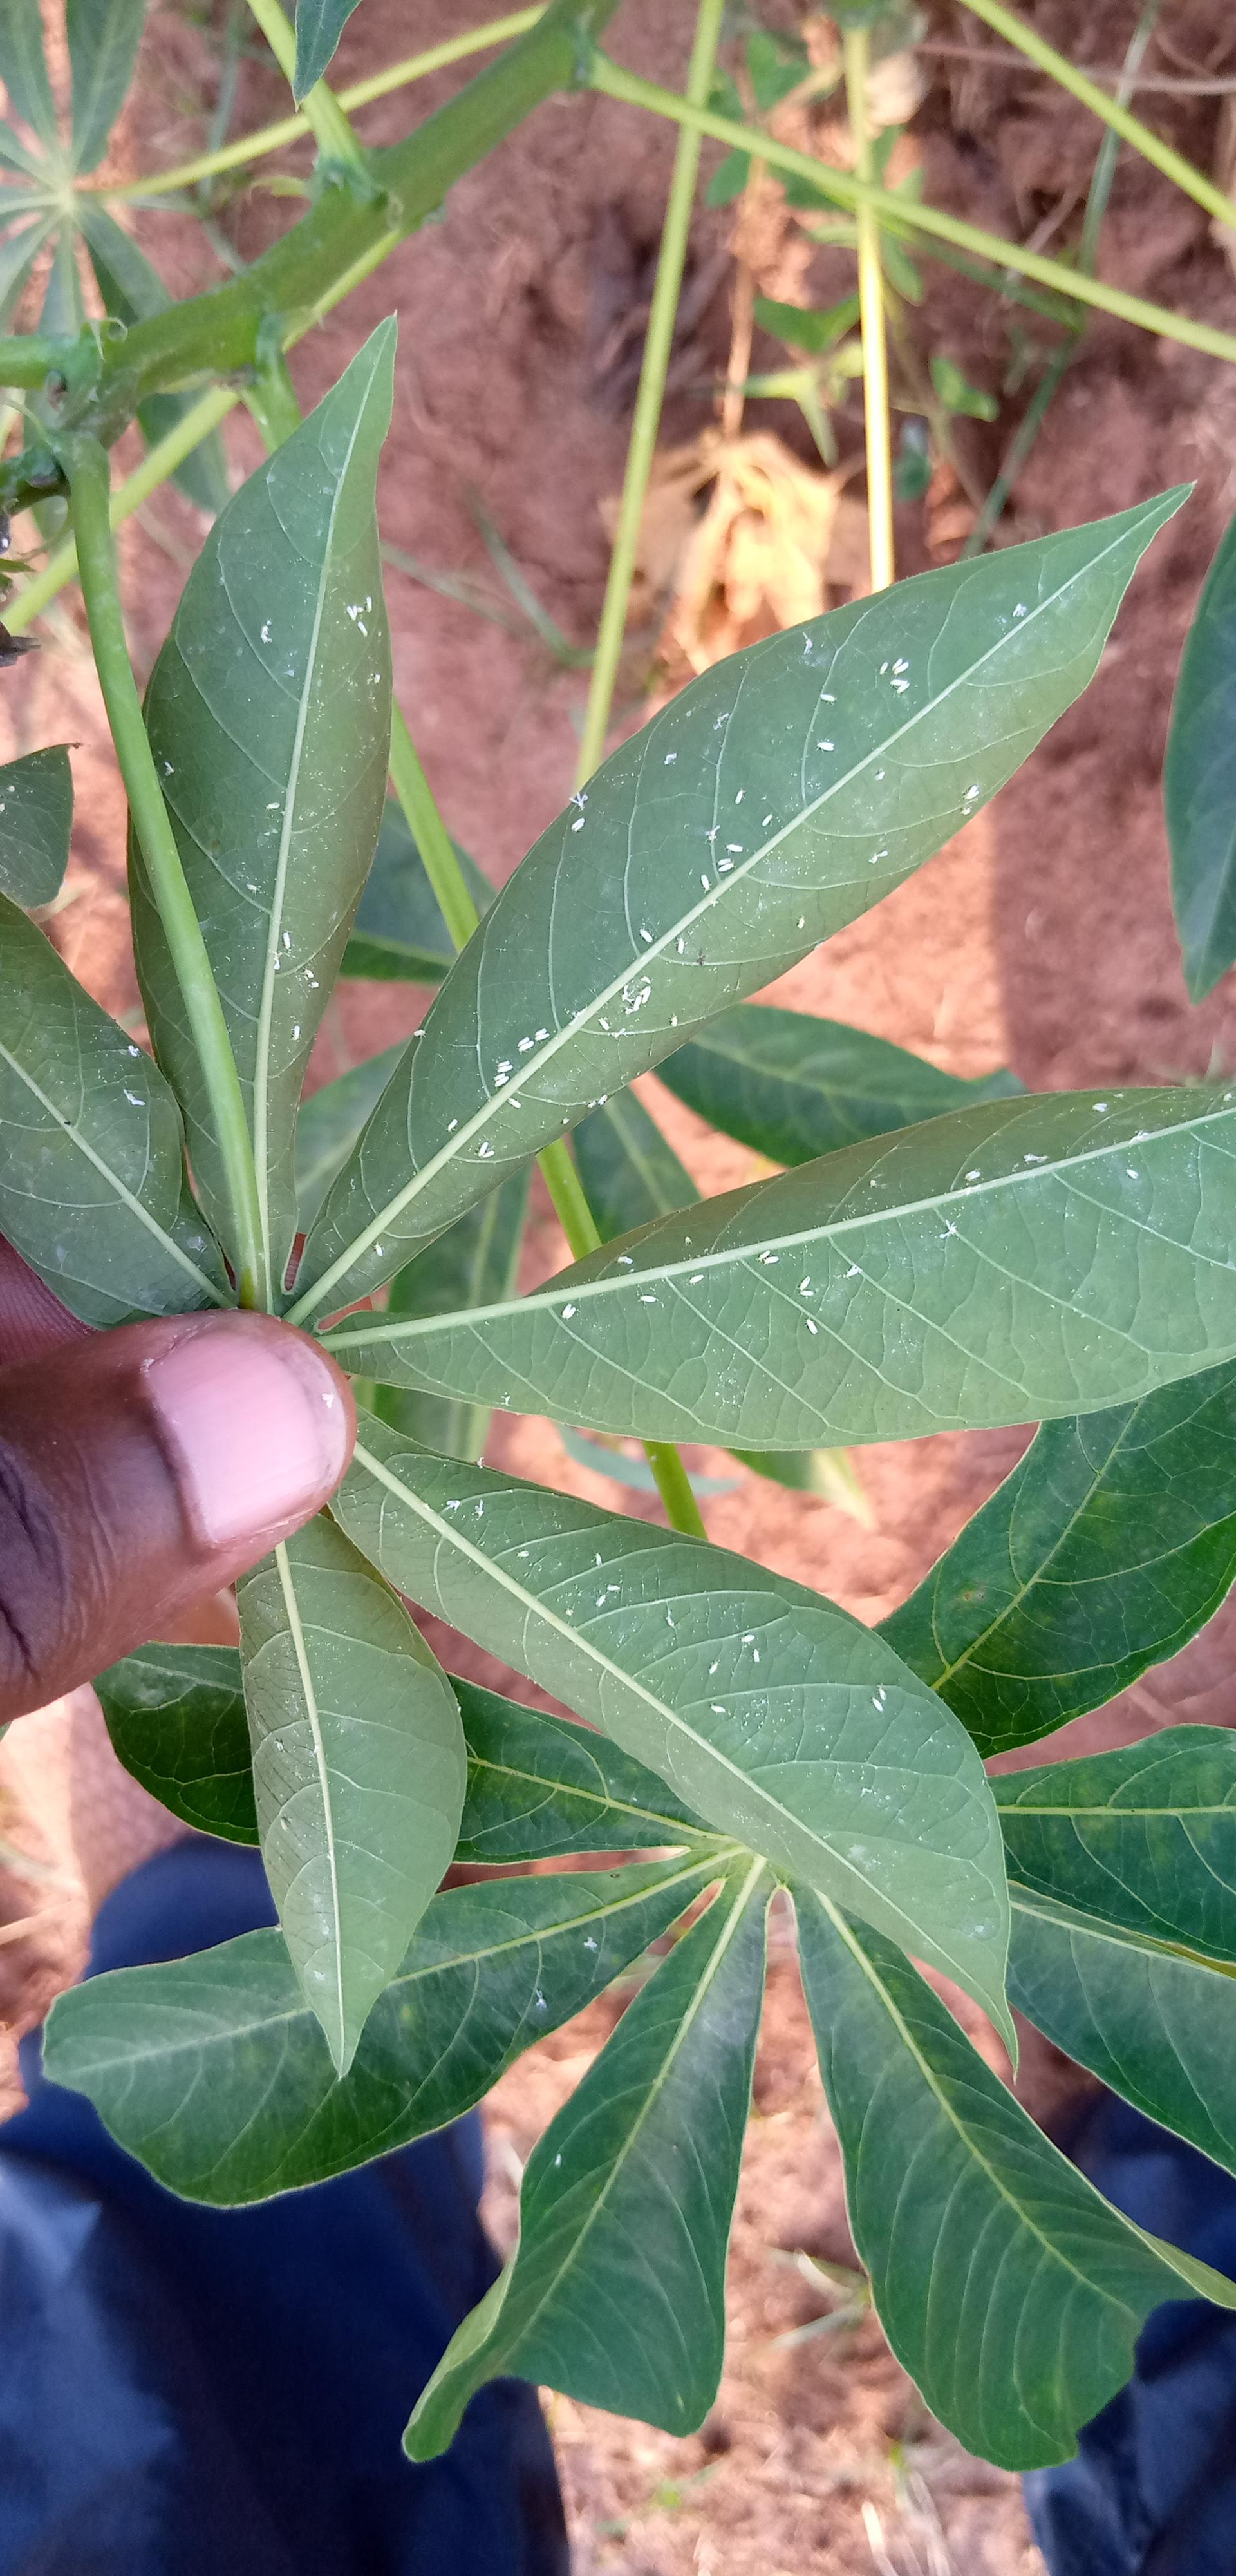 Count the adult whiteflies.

102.